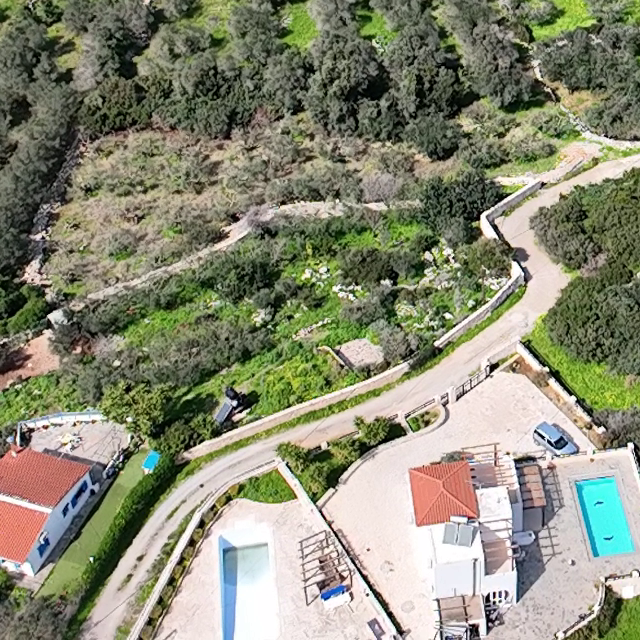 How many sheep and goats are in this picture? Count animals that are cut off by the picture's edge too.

0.